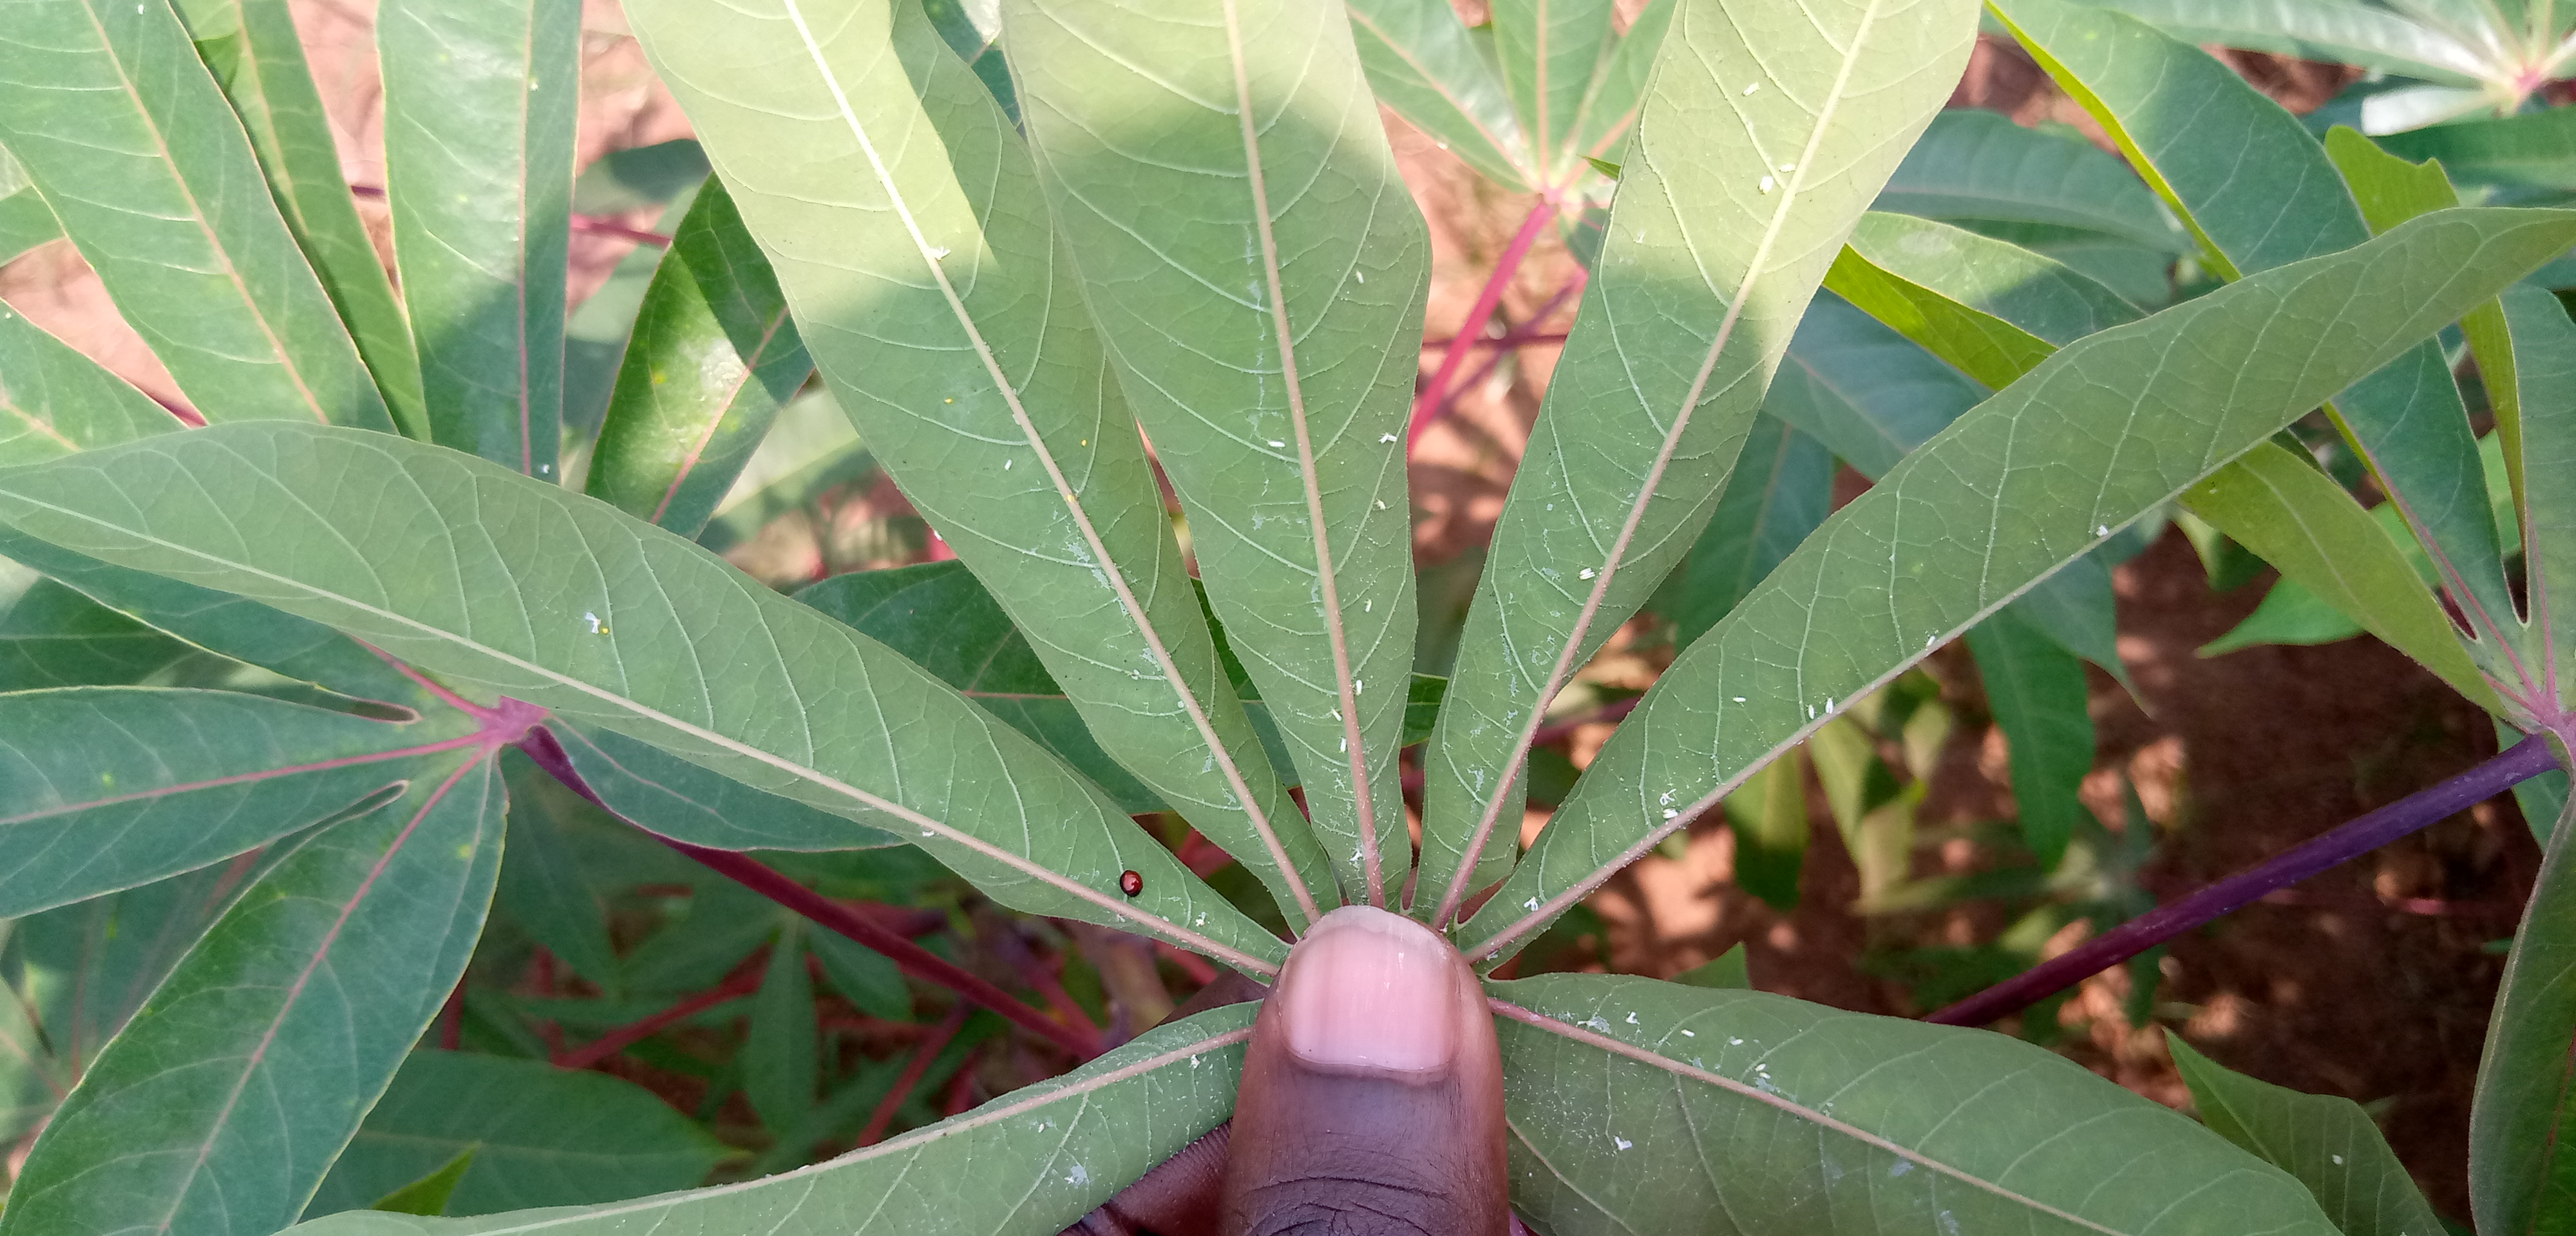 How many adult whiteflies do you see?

25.